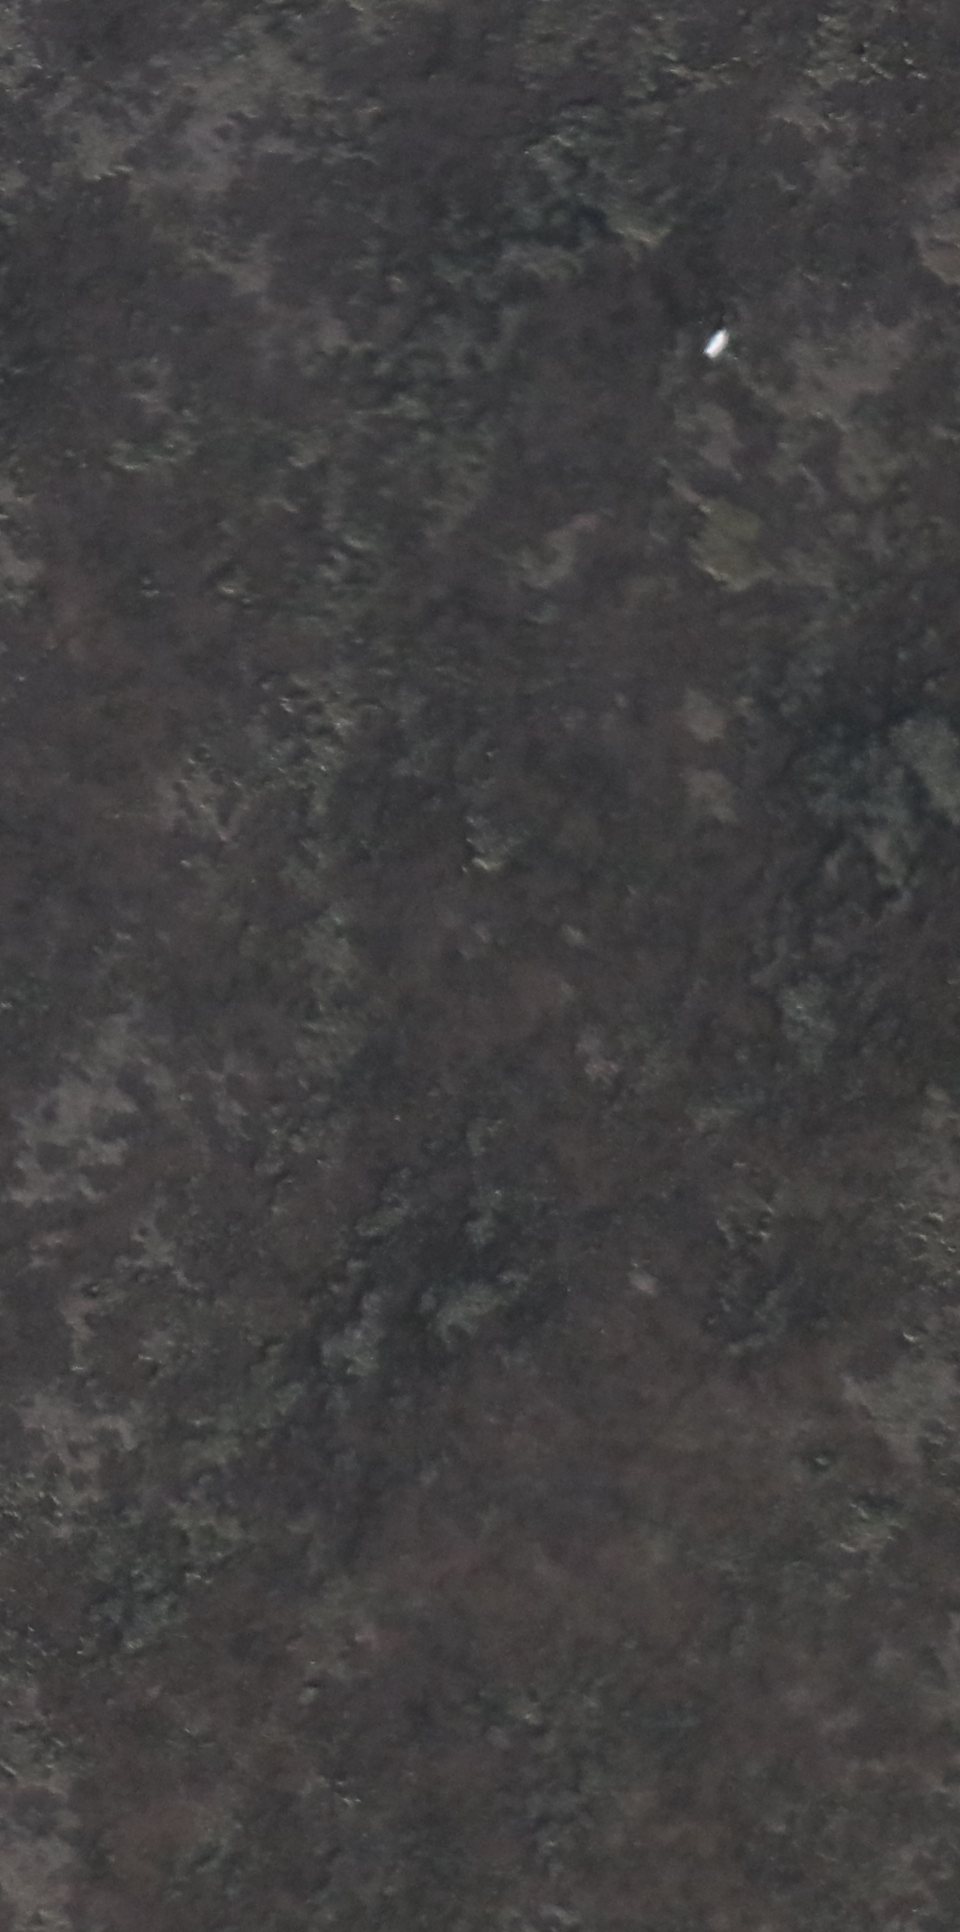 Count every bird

1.